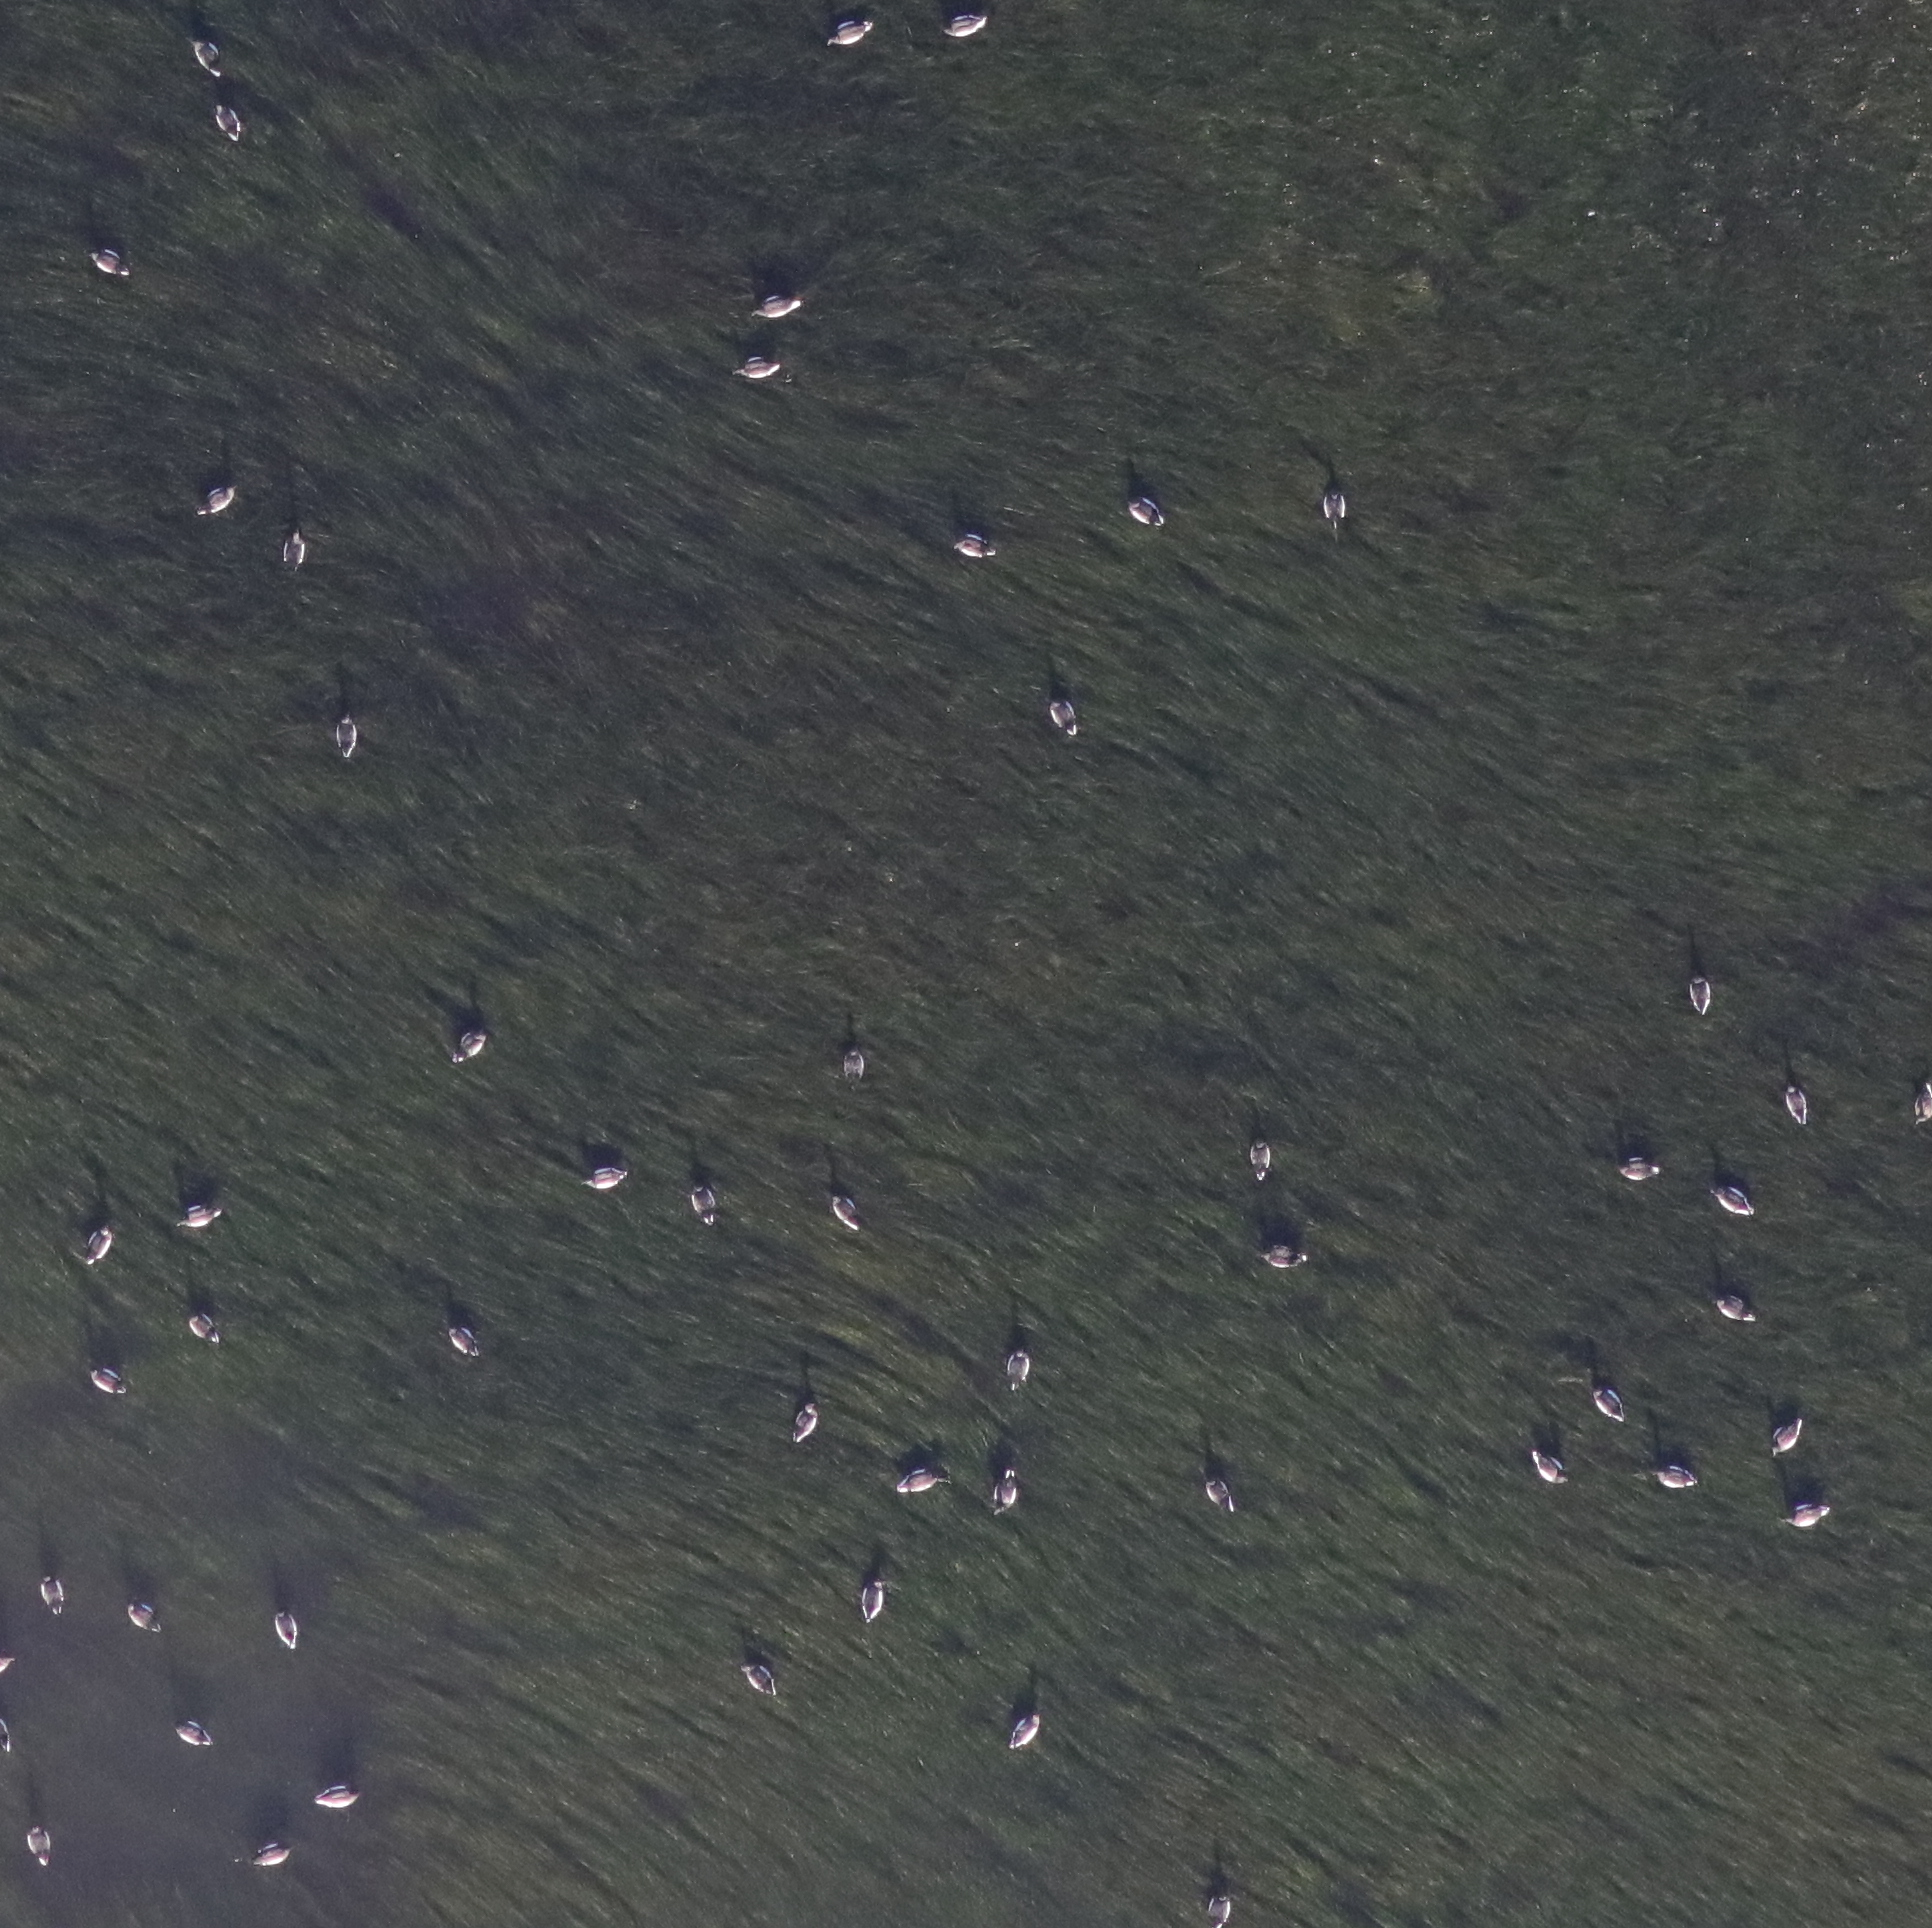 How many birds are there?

53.